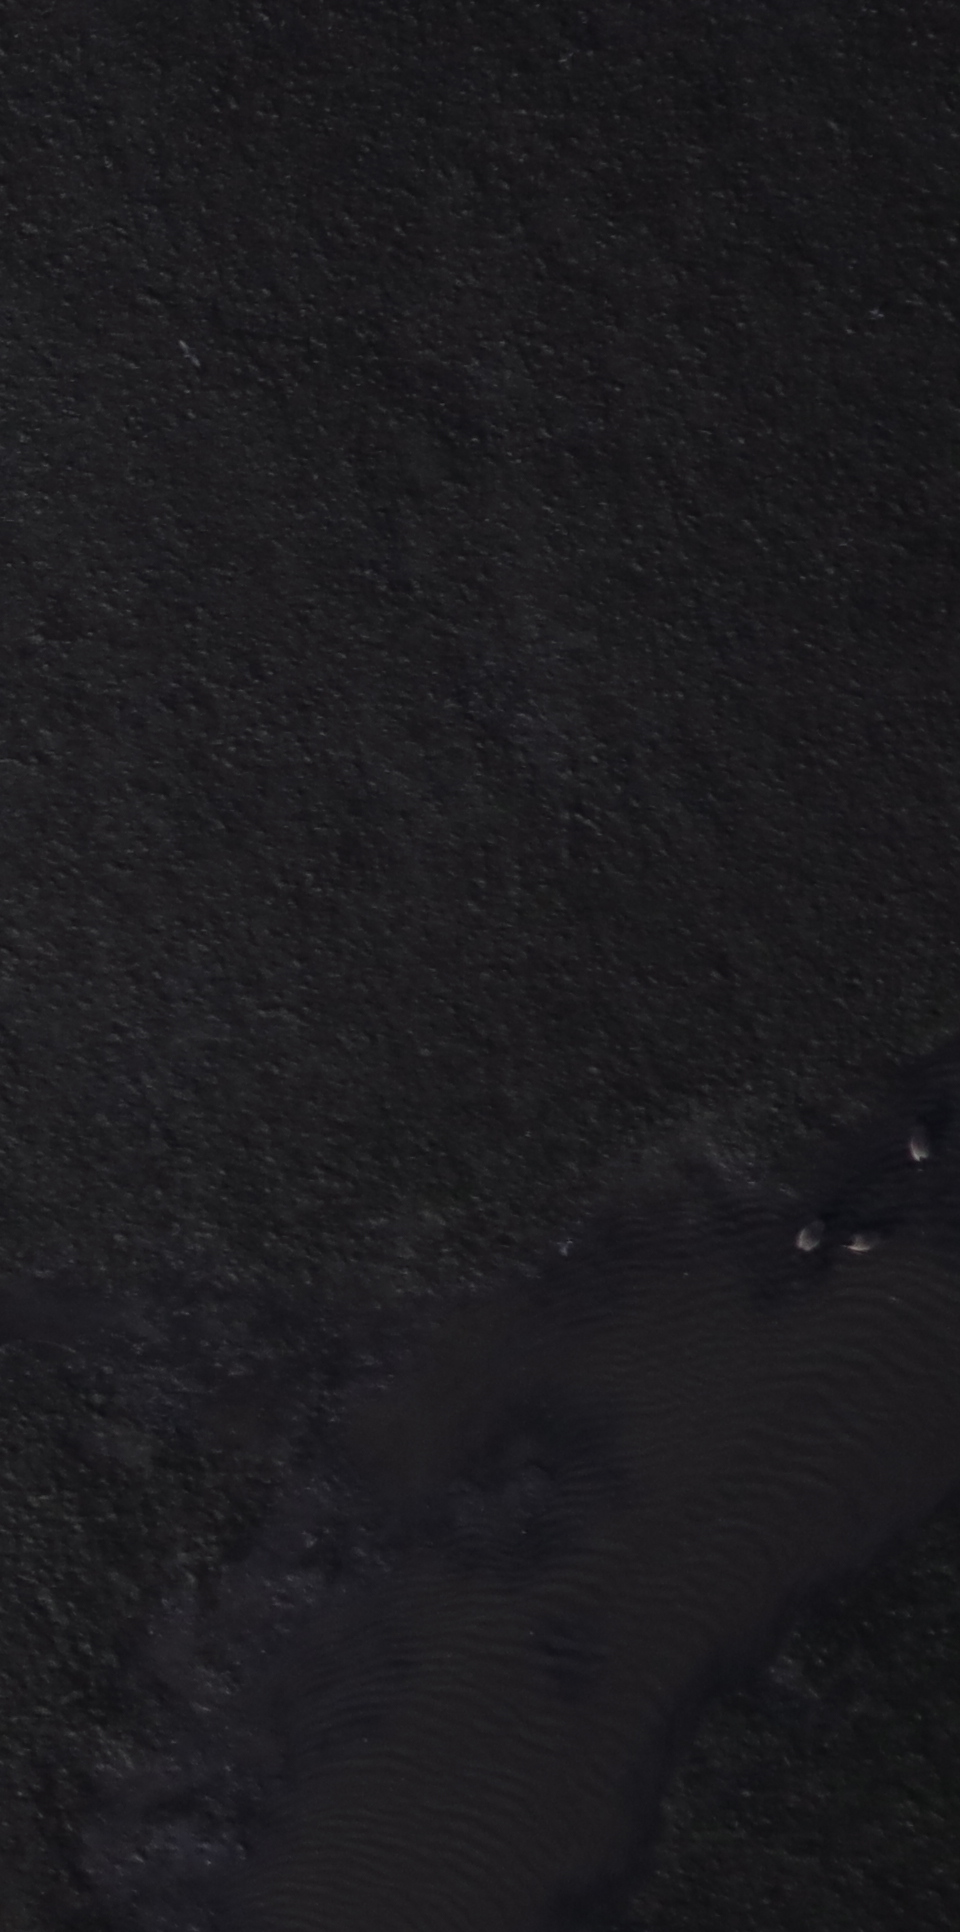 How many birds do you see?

3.